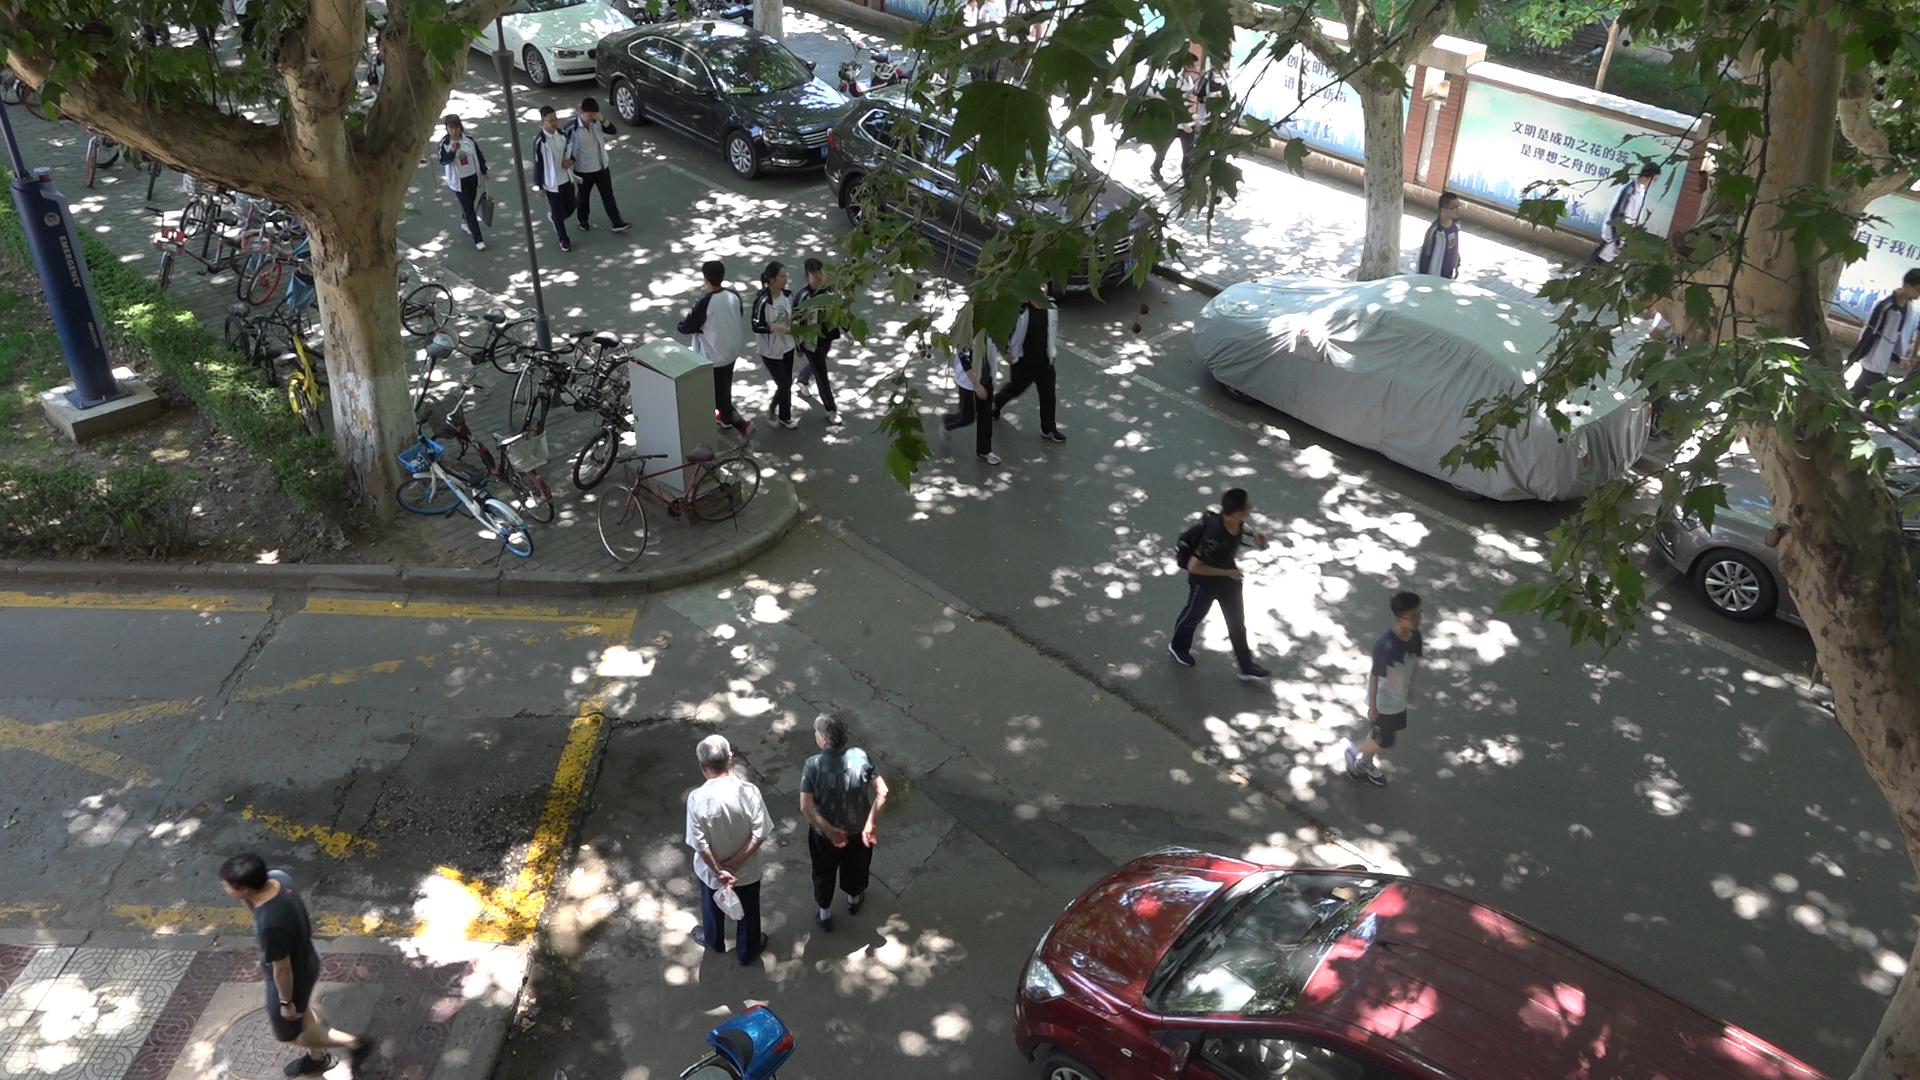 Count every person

19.